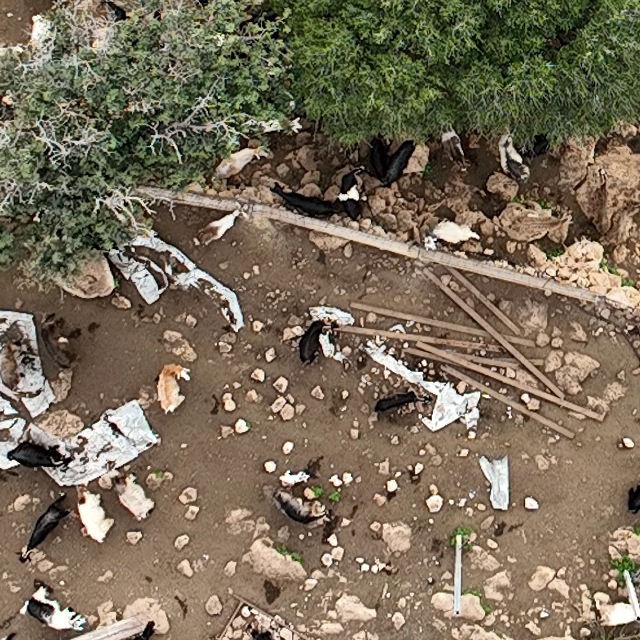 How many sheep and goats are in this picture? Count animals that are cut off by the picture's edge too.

32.